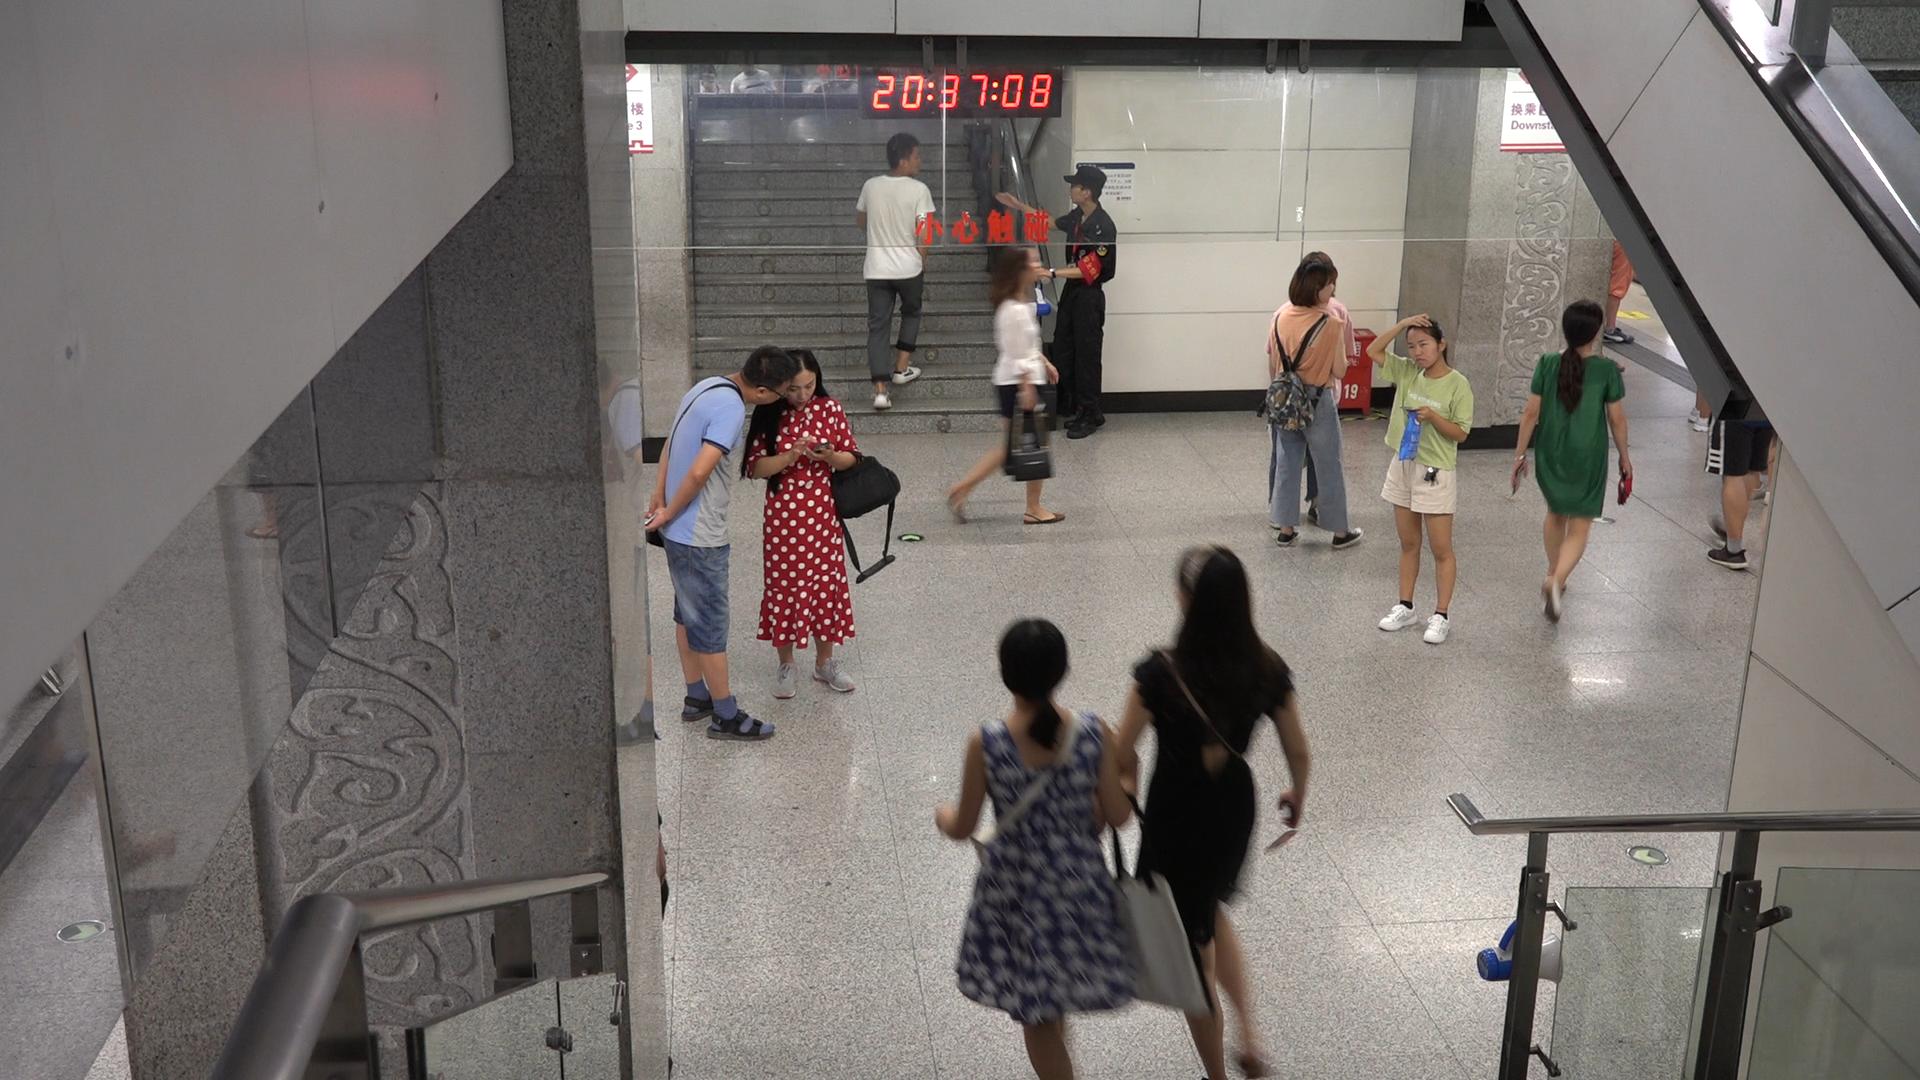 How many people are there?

11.